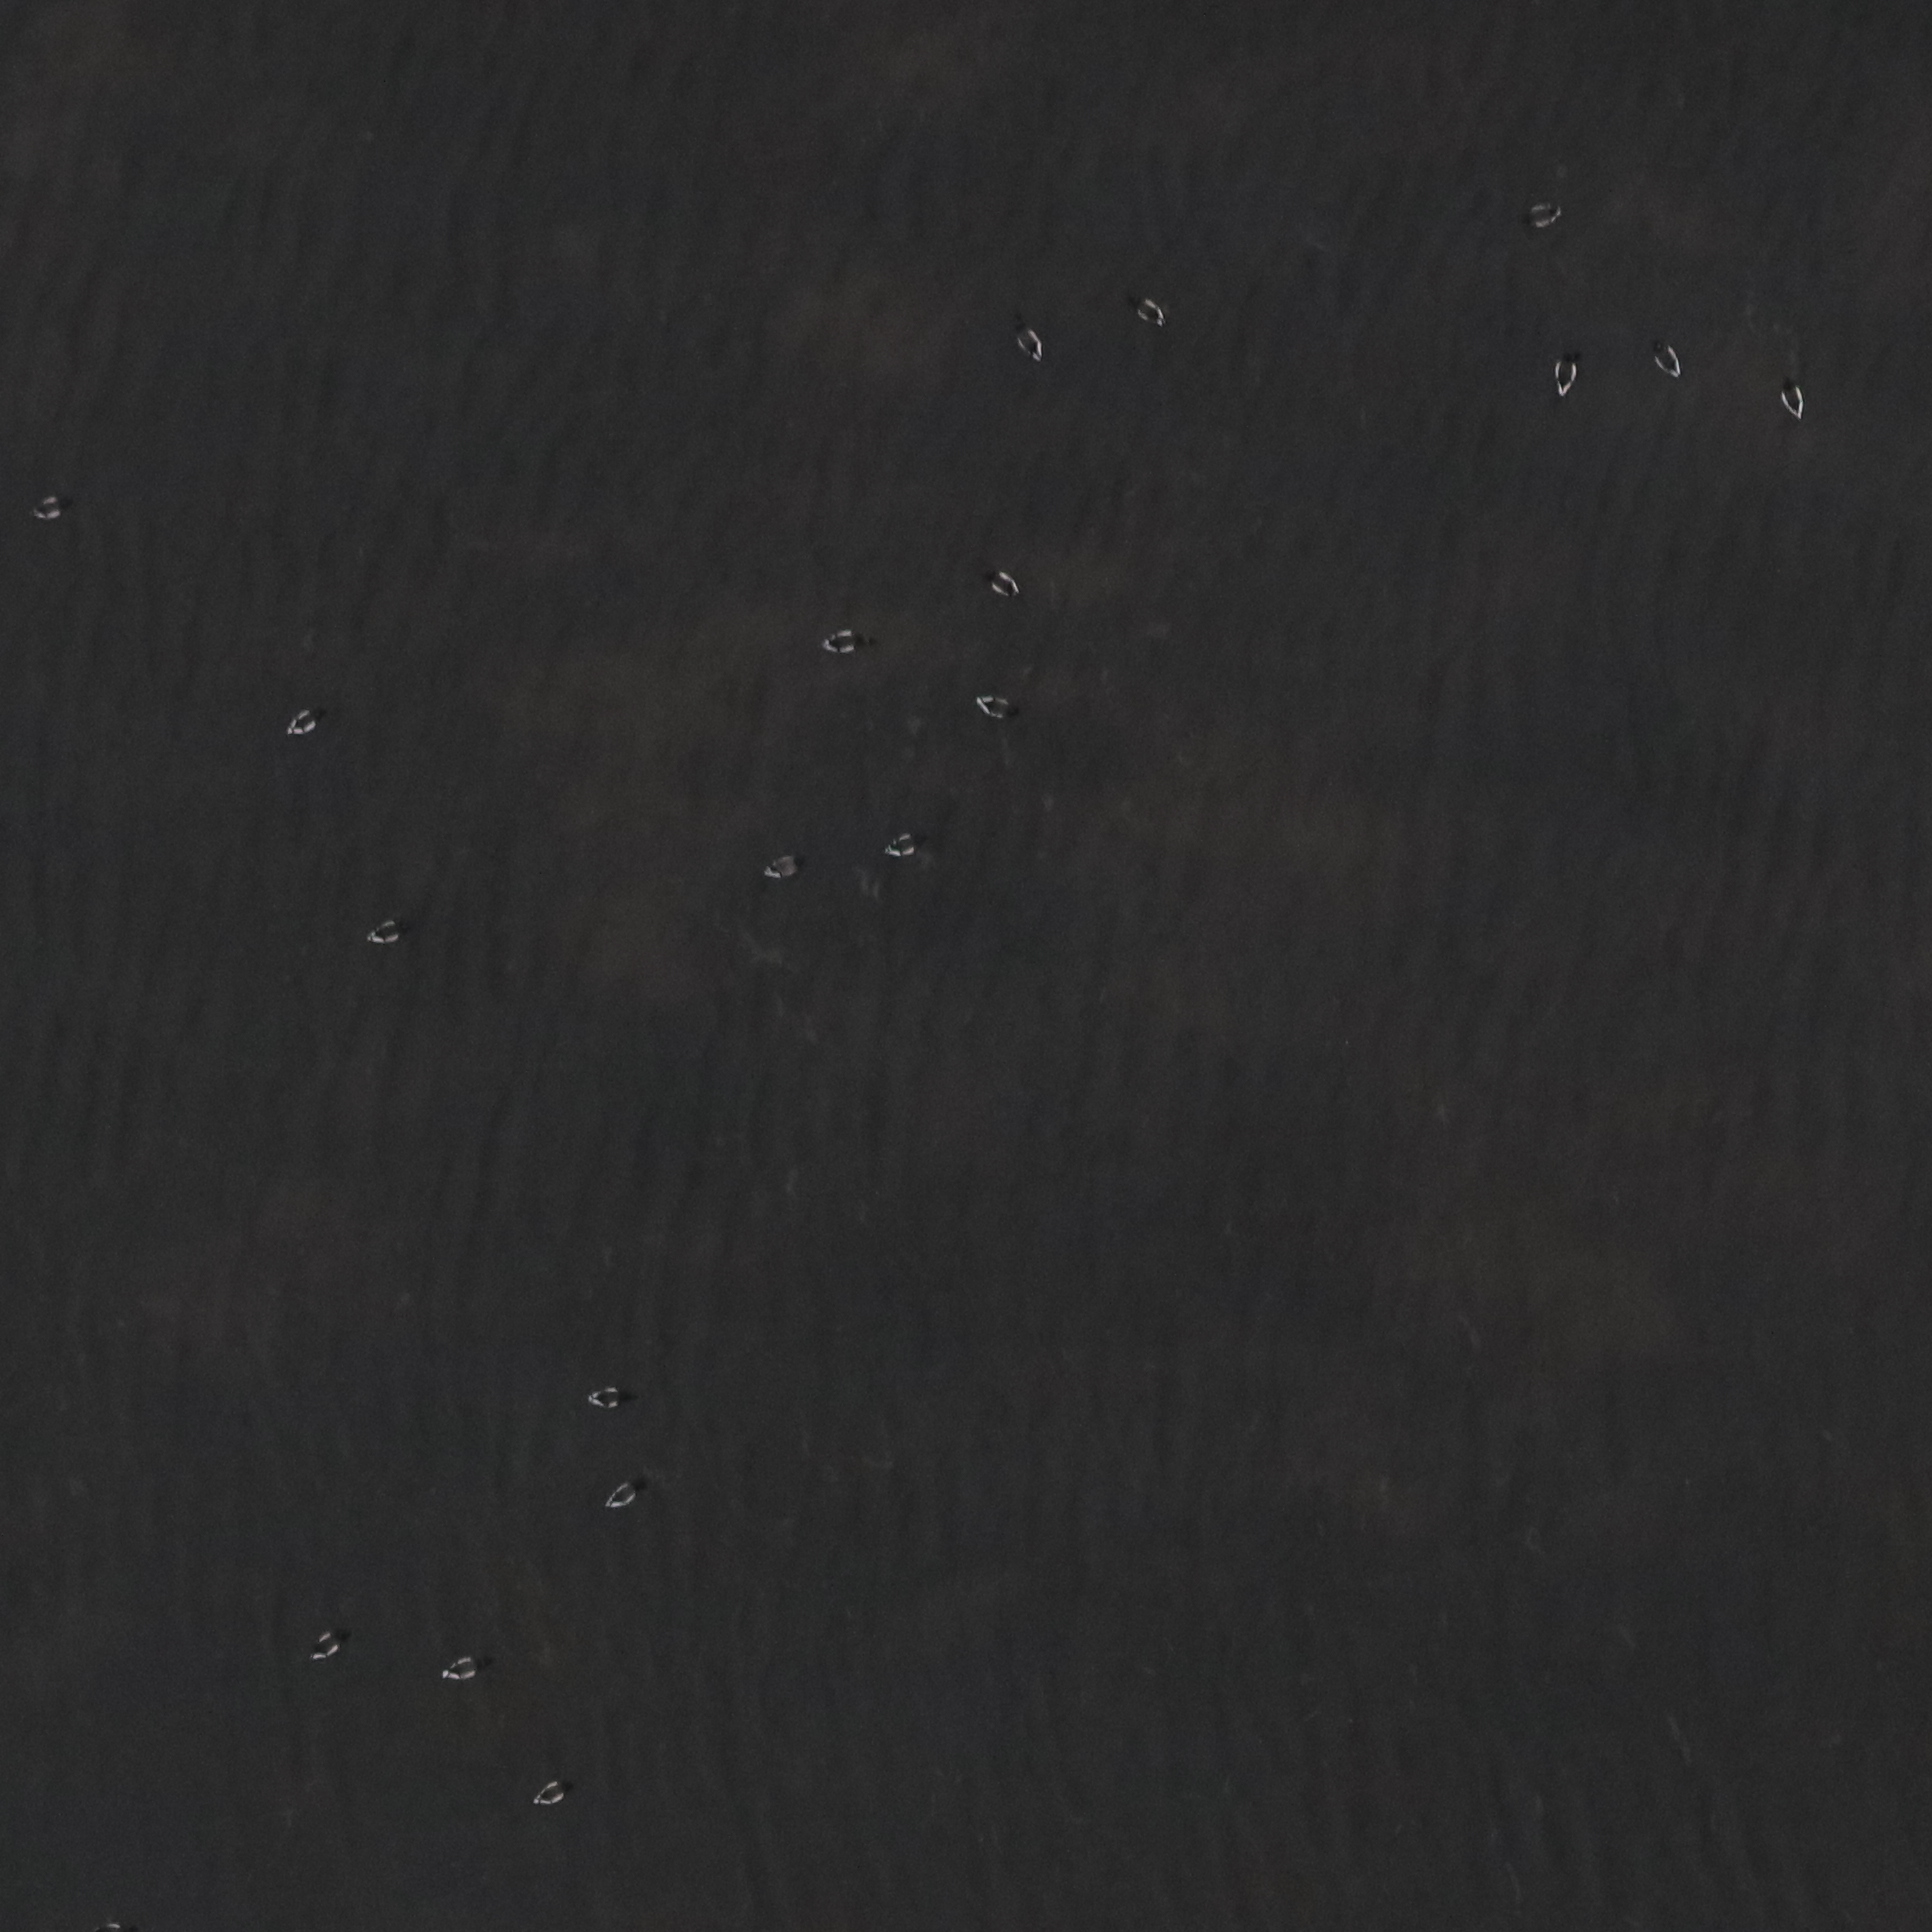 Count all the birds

19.